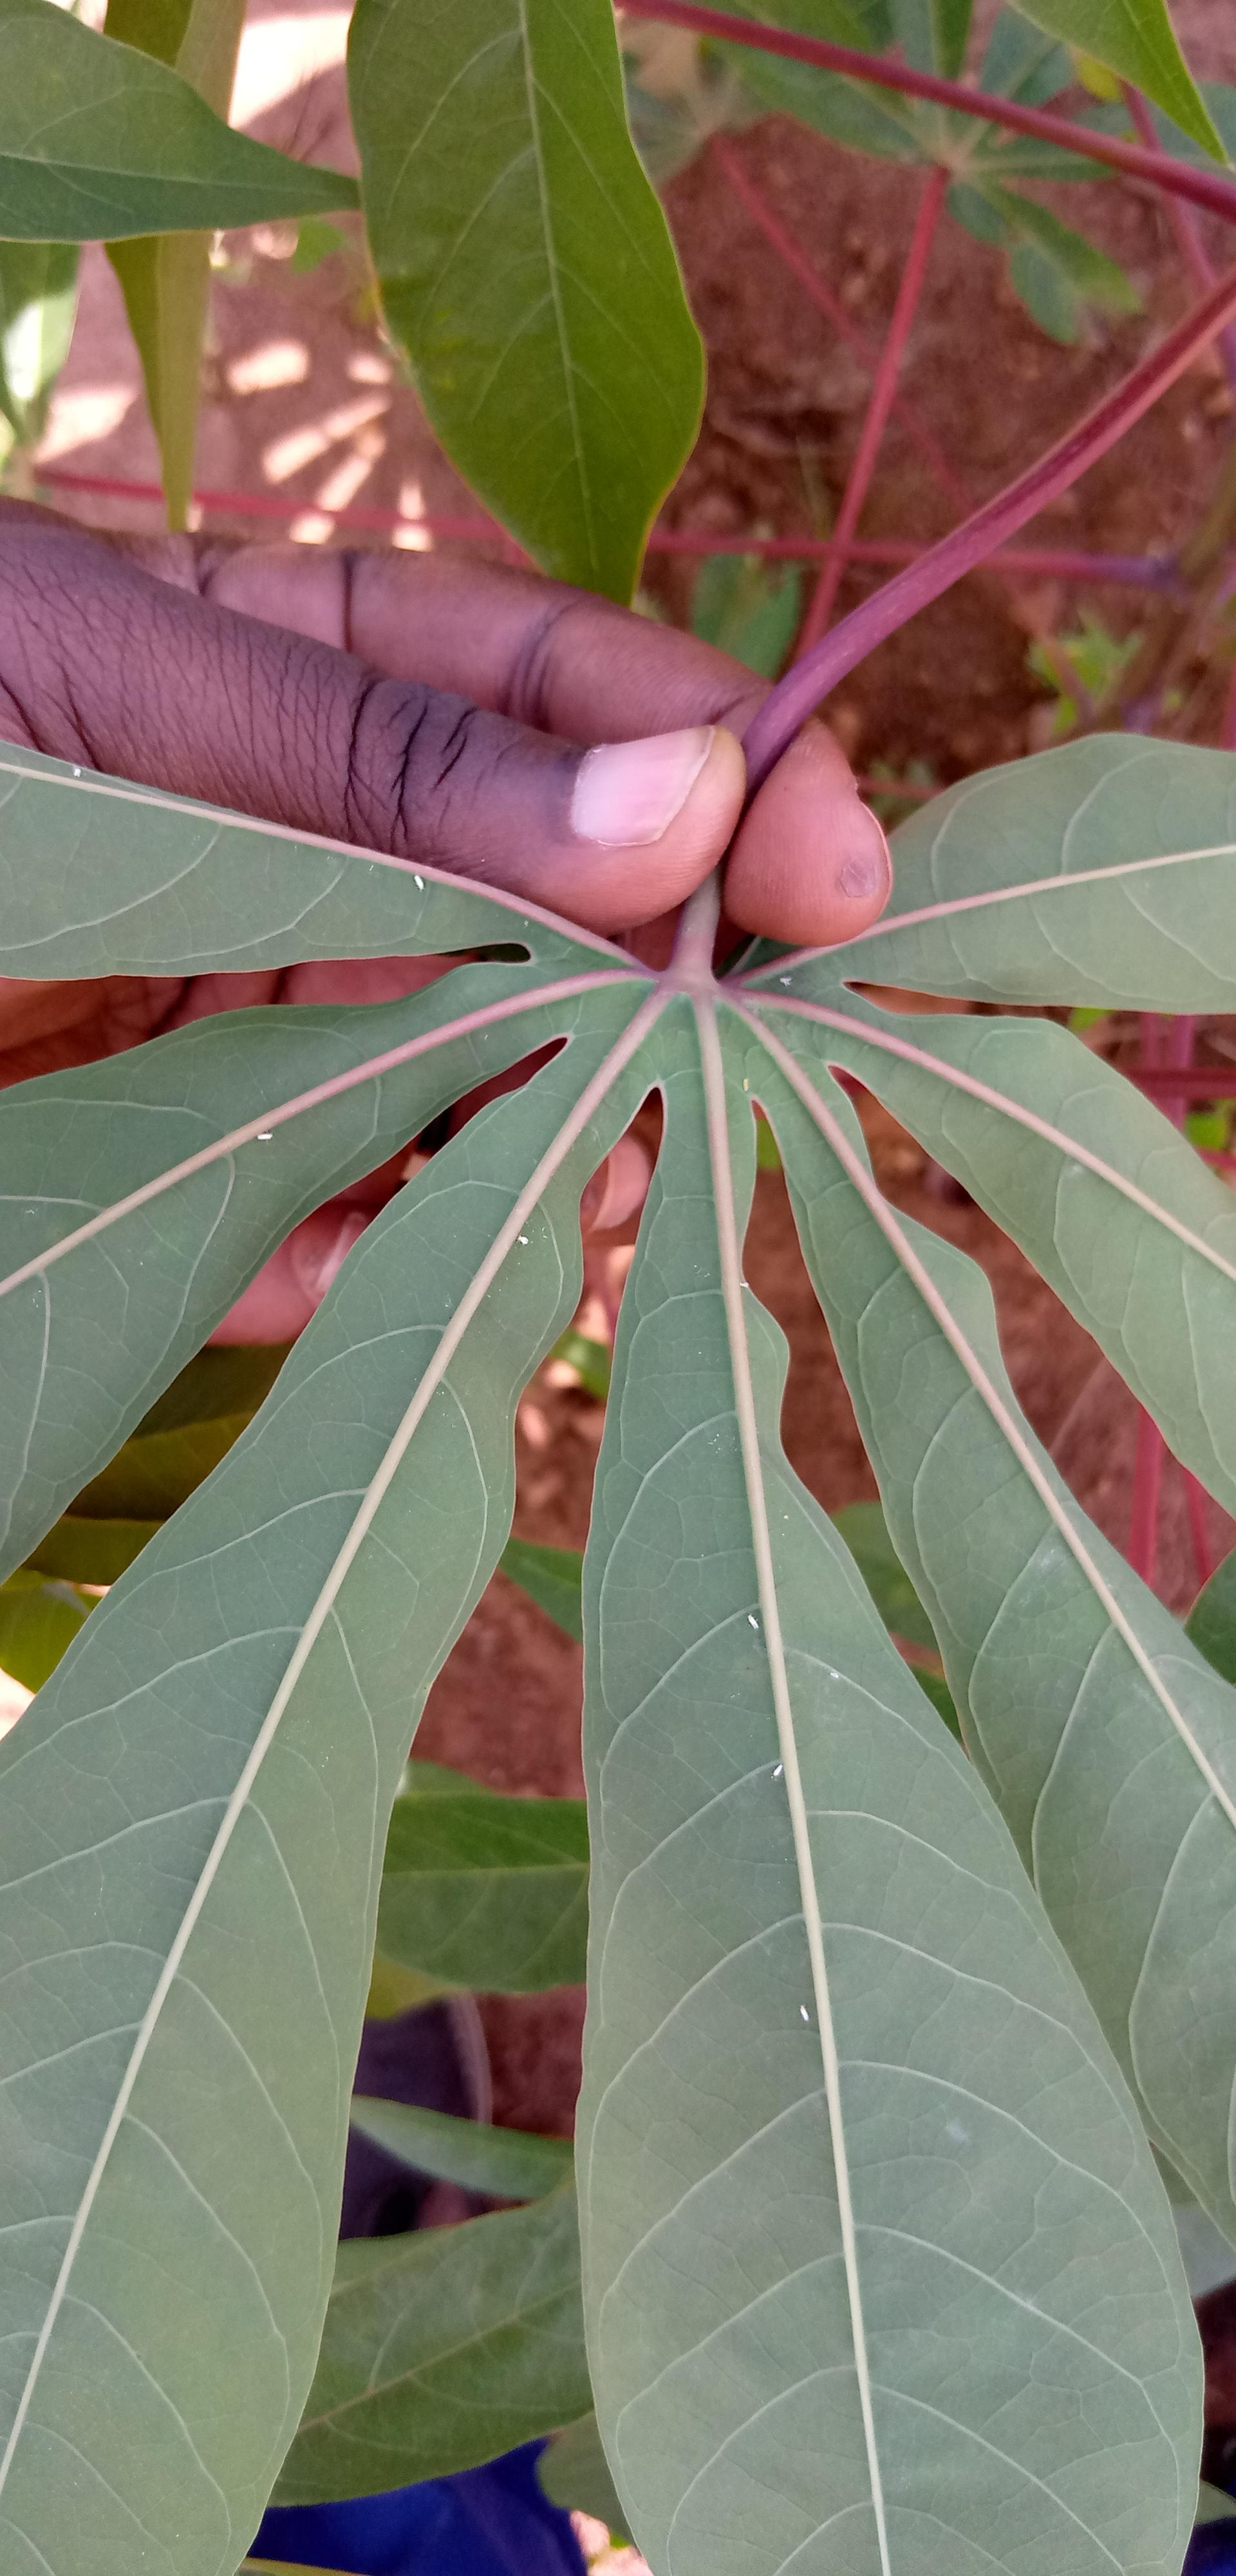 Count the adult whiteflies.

8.